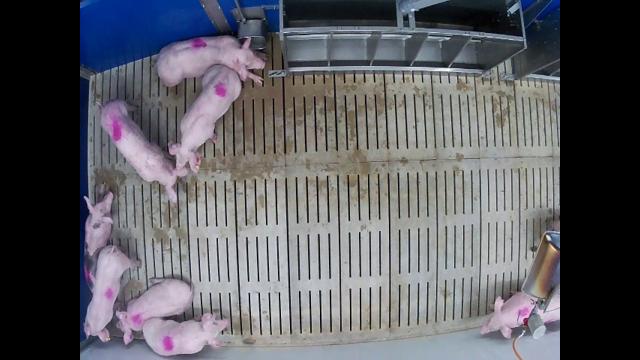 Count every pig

8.